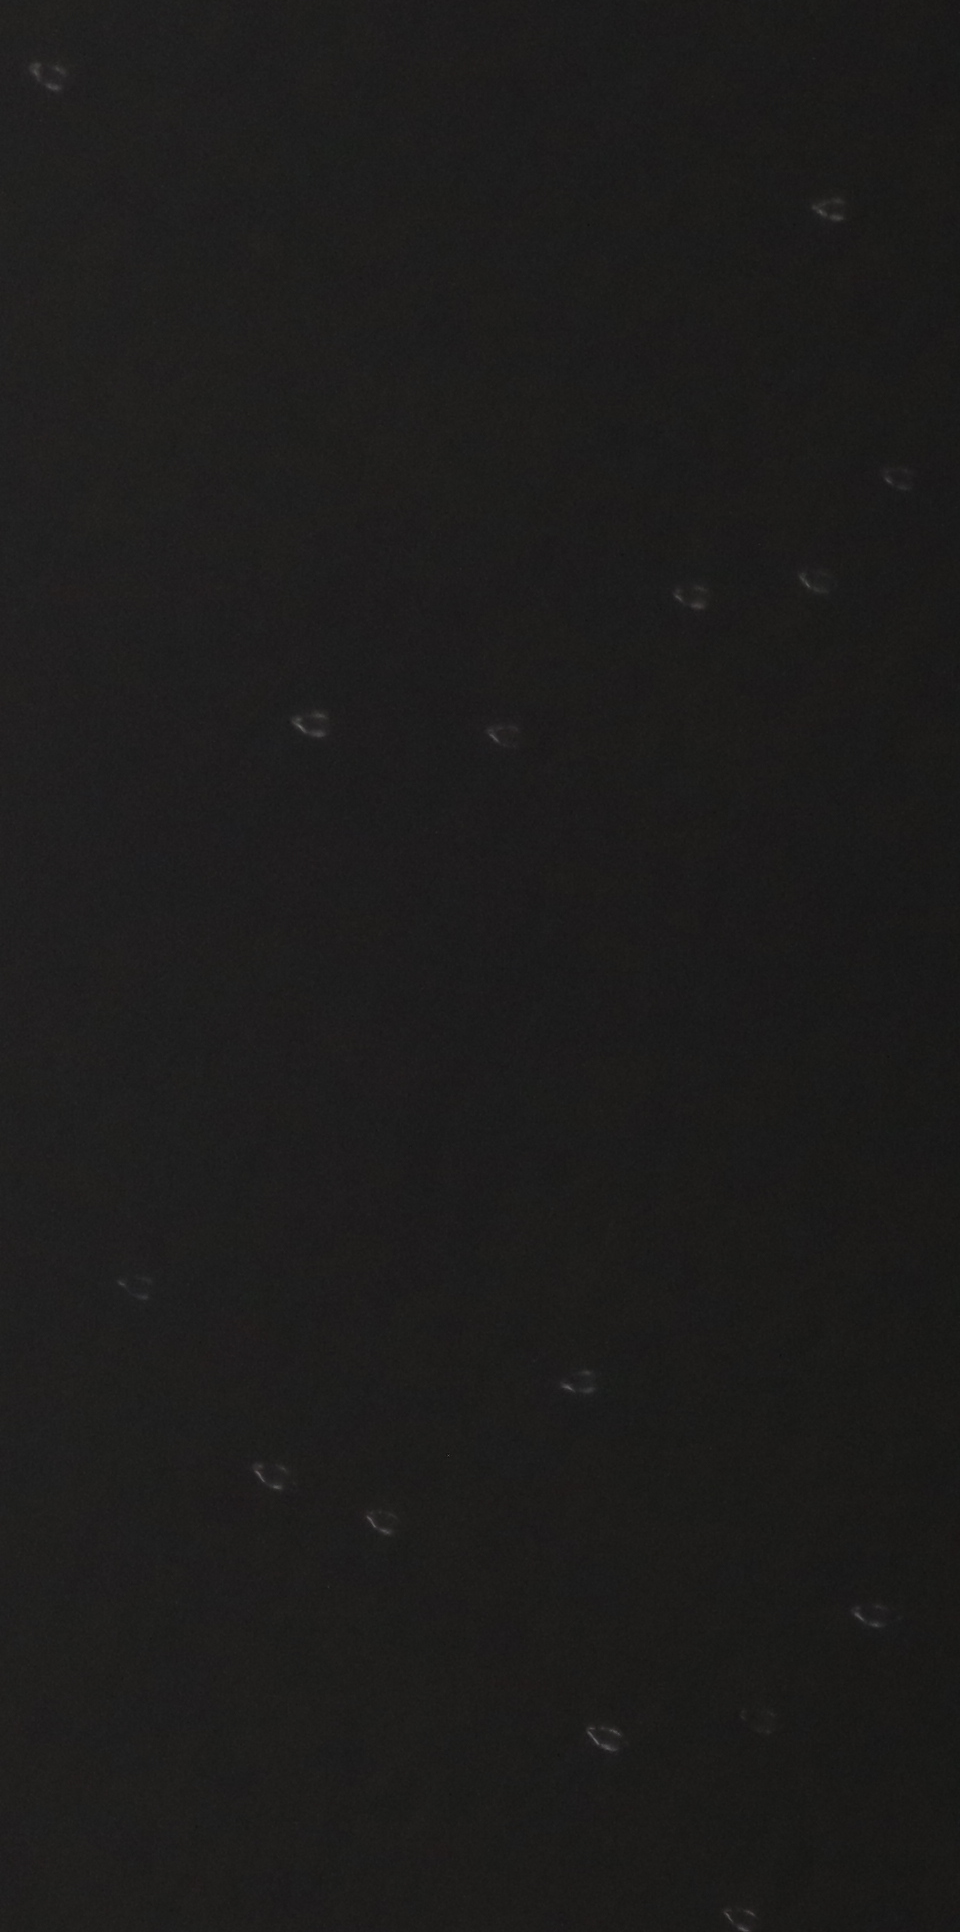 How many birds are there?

15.